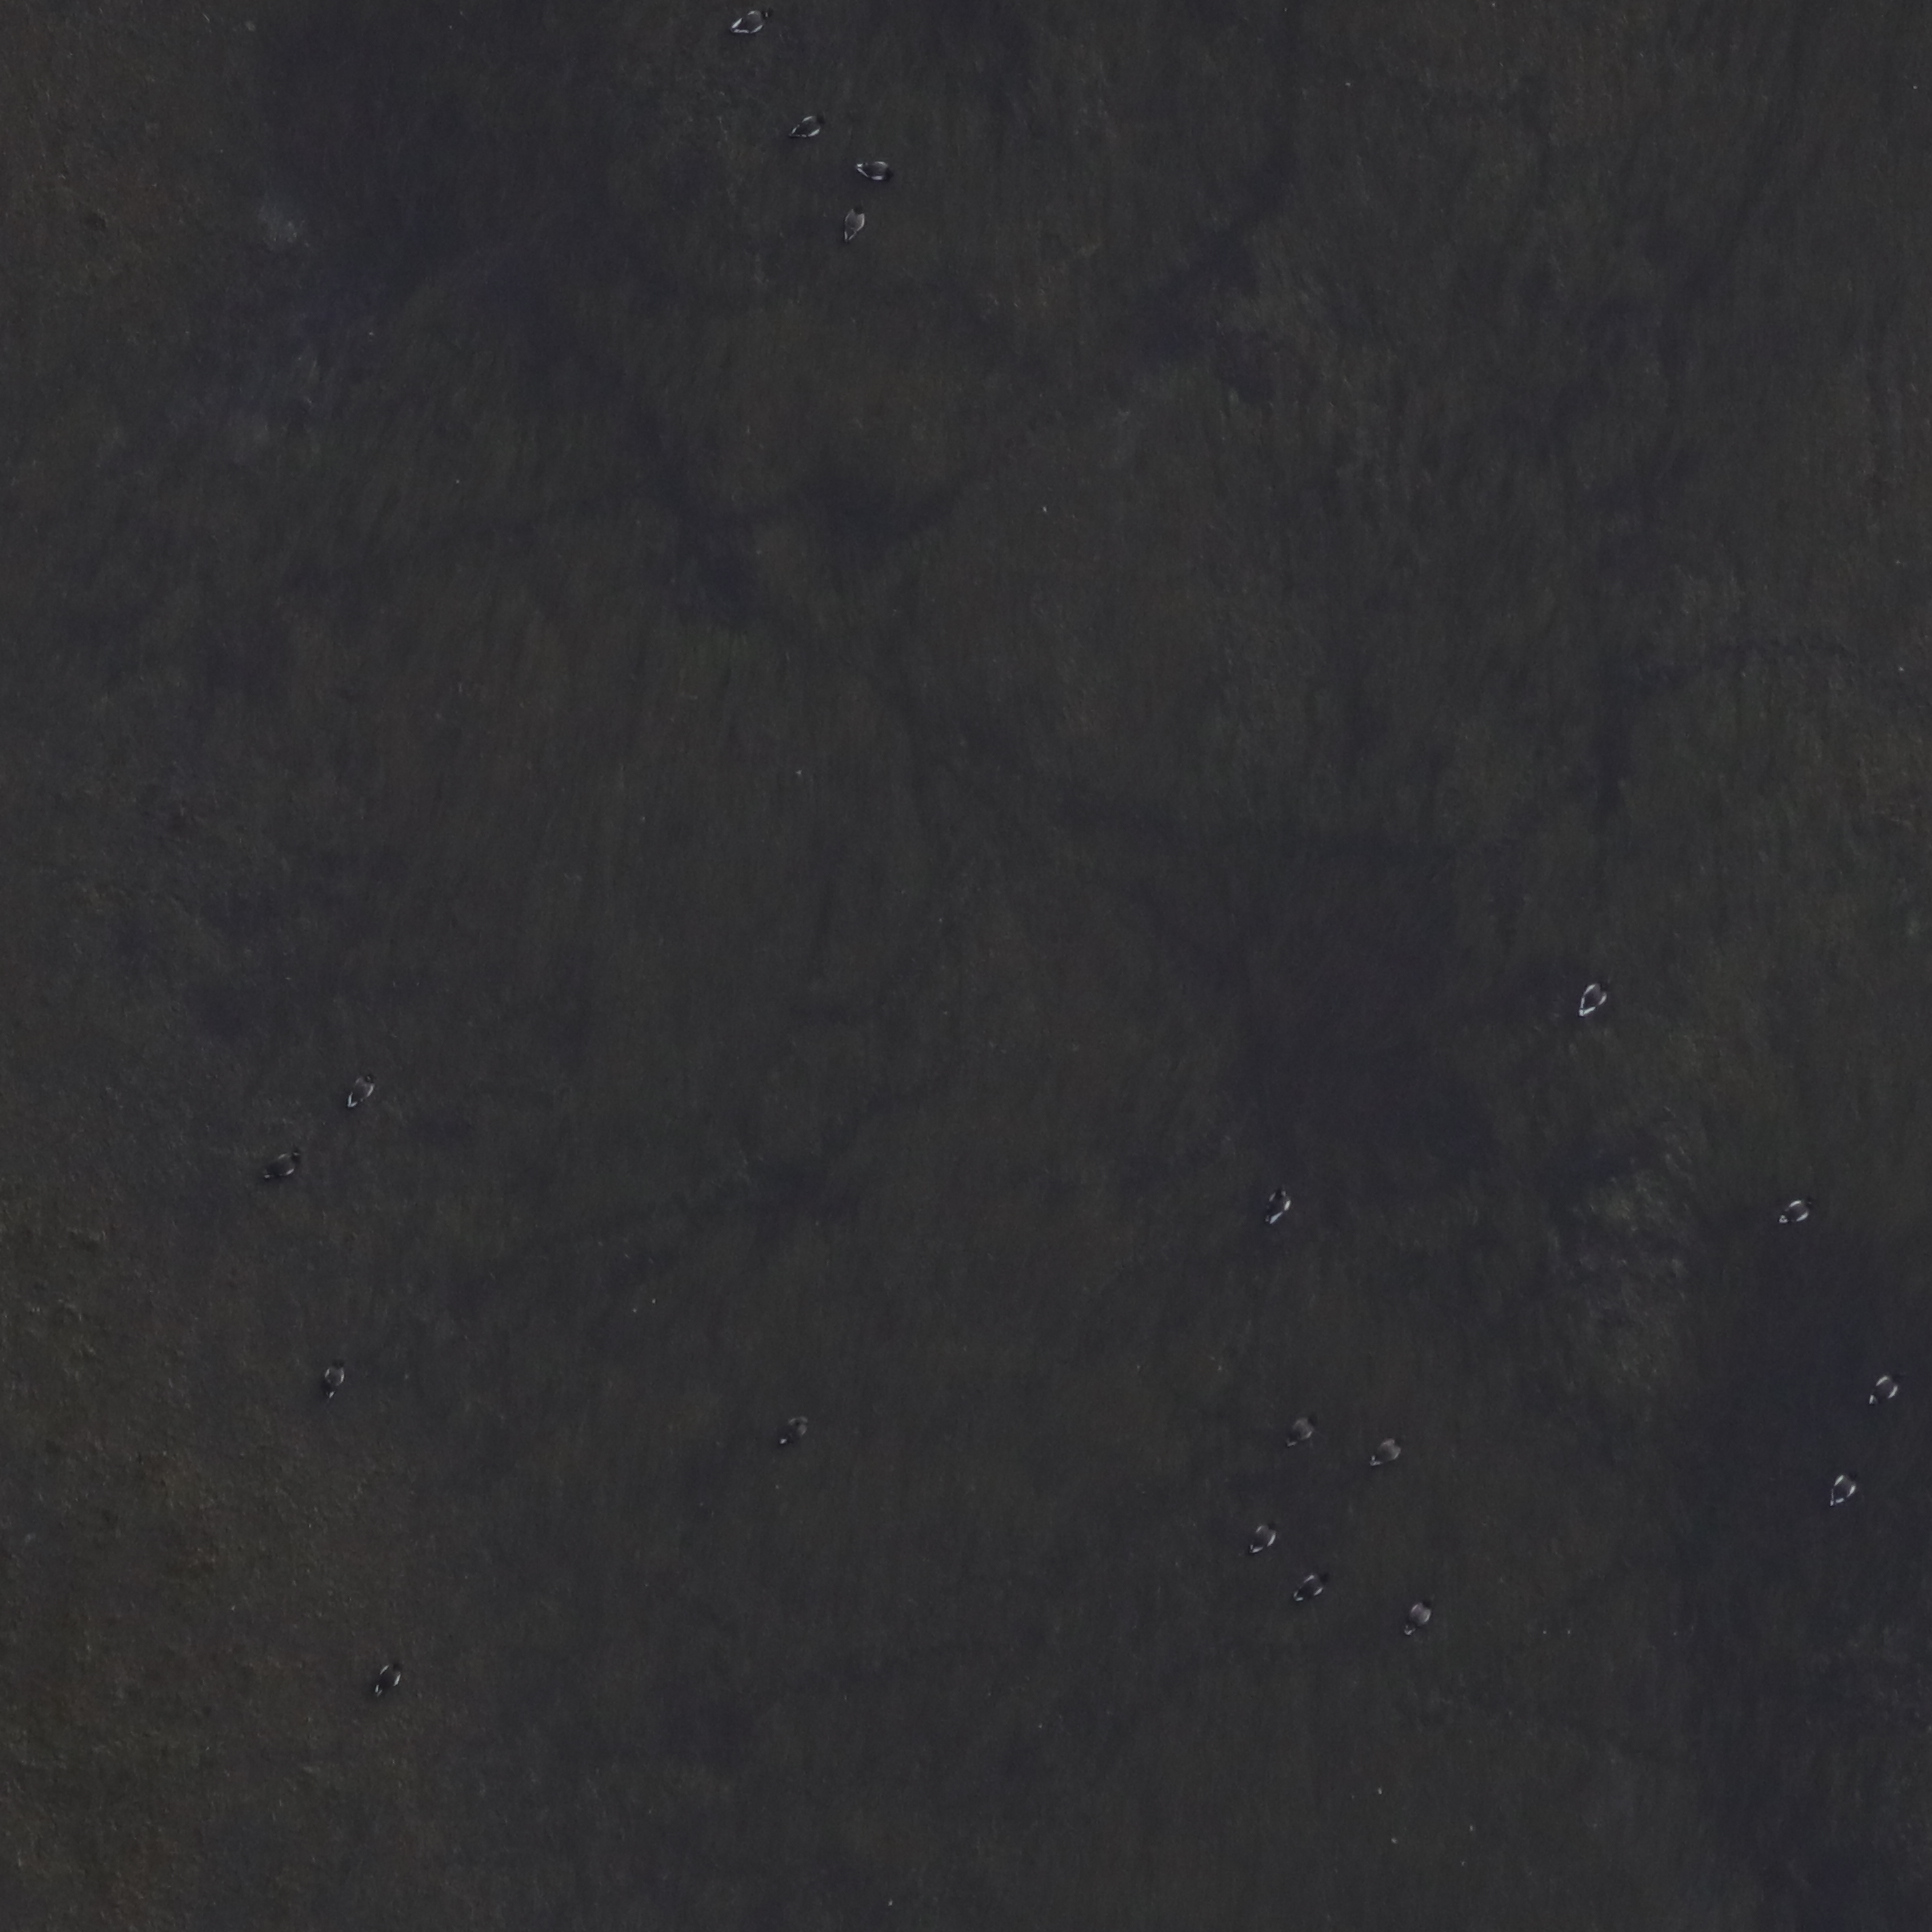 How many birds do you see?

19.